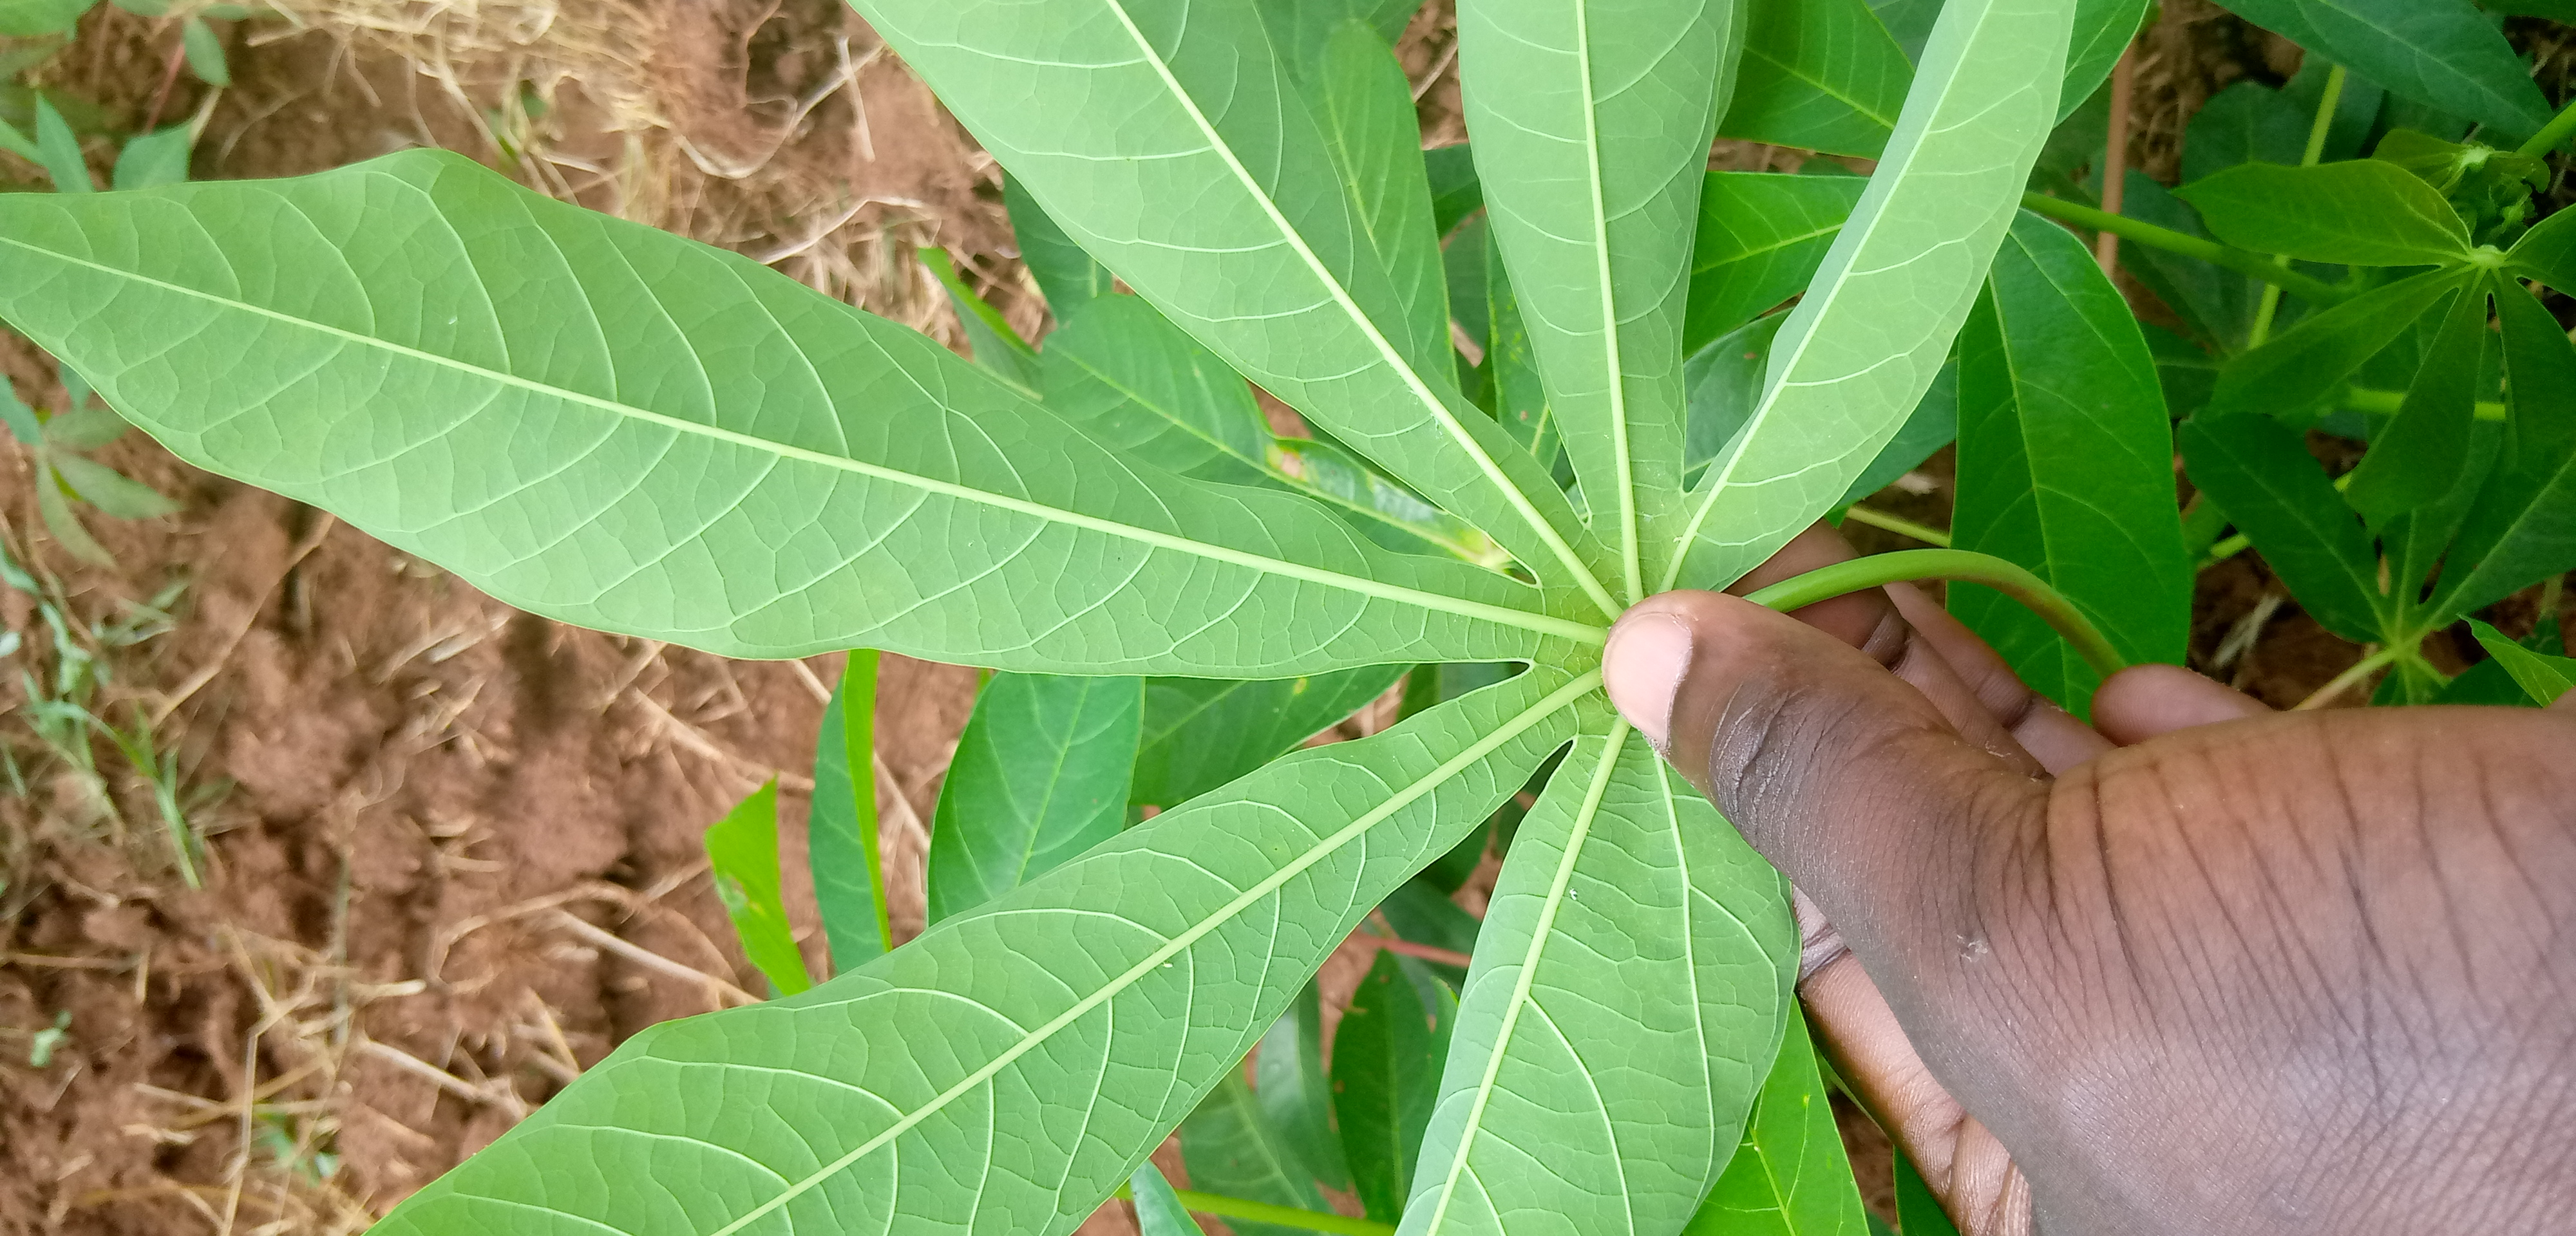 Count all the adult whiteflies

3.